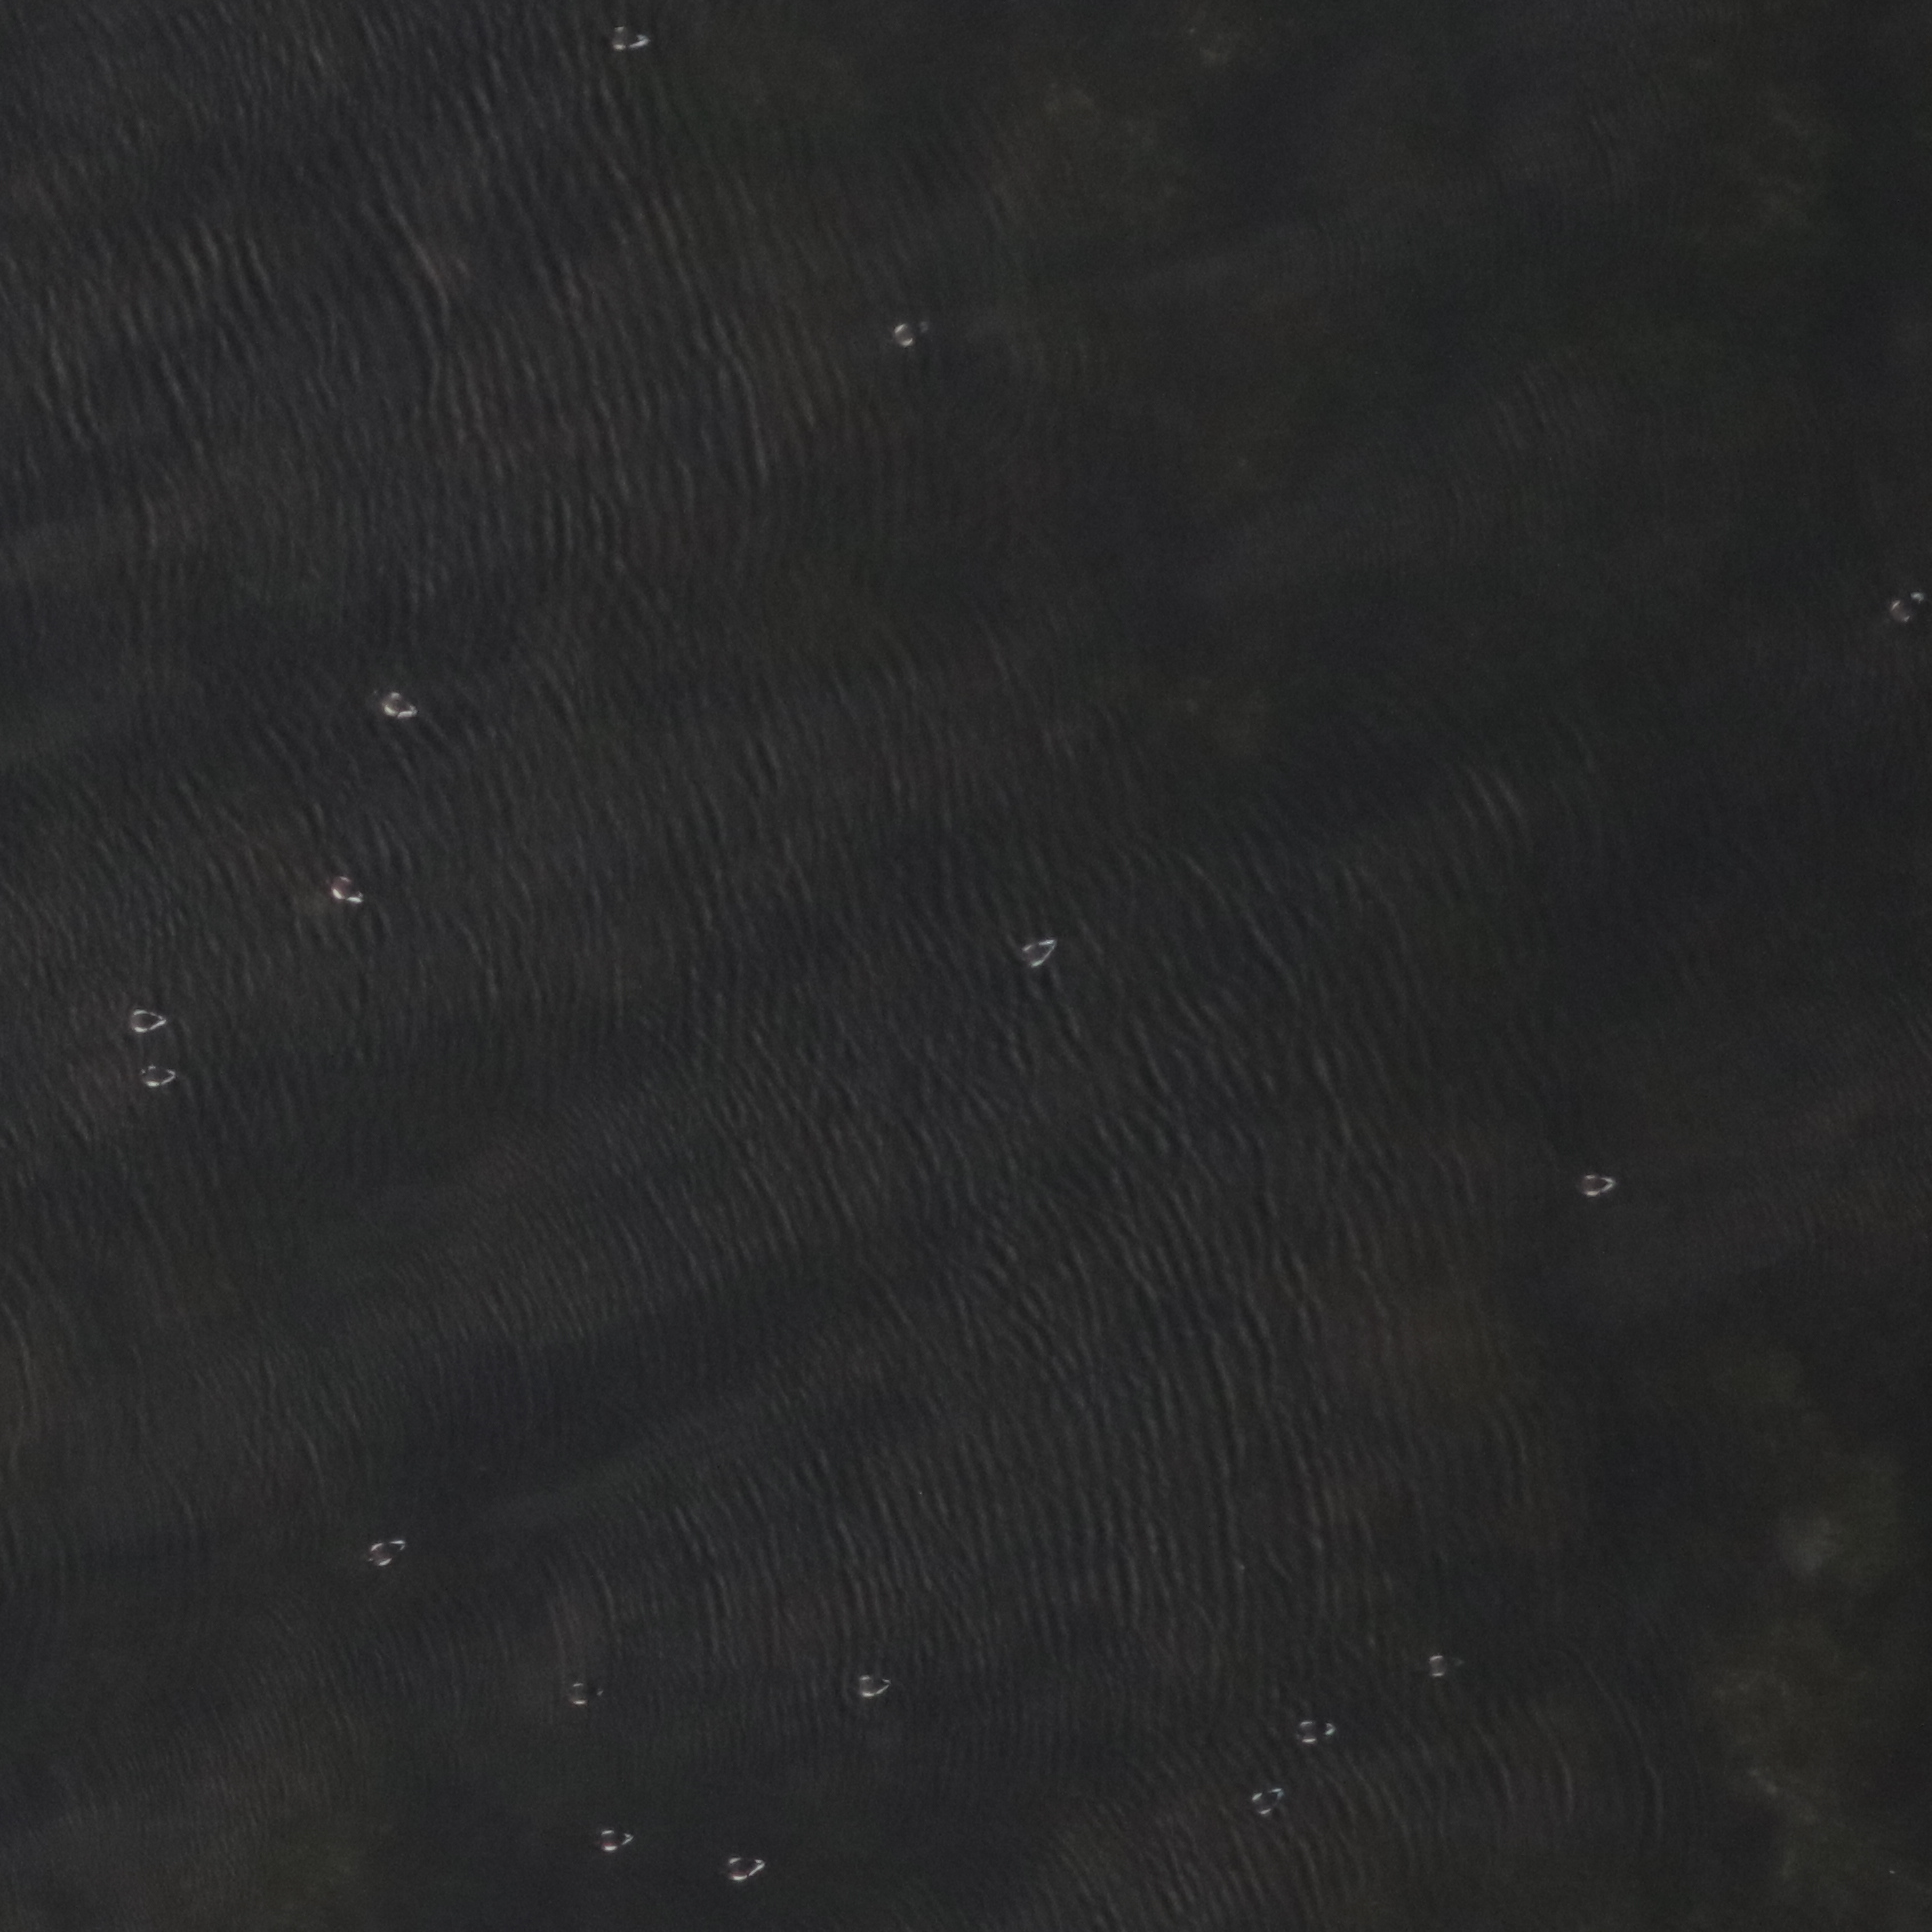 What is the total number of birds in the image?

17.